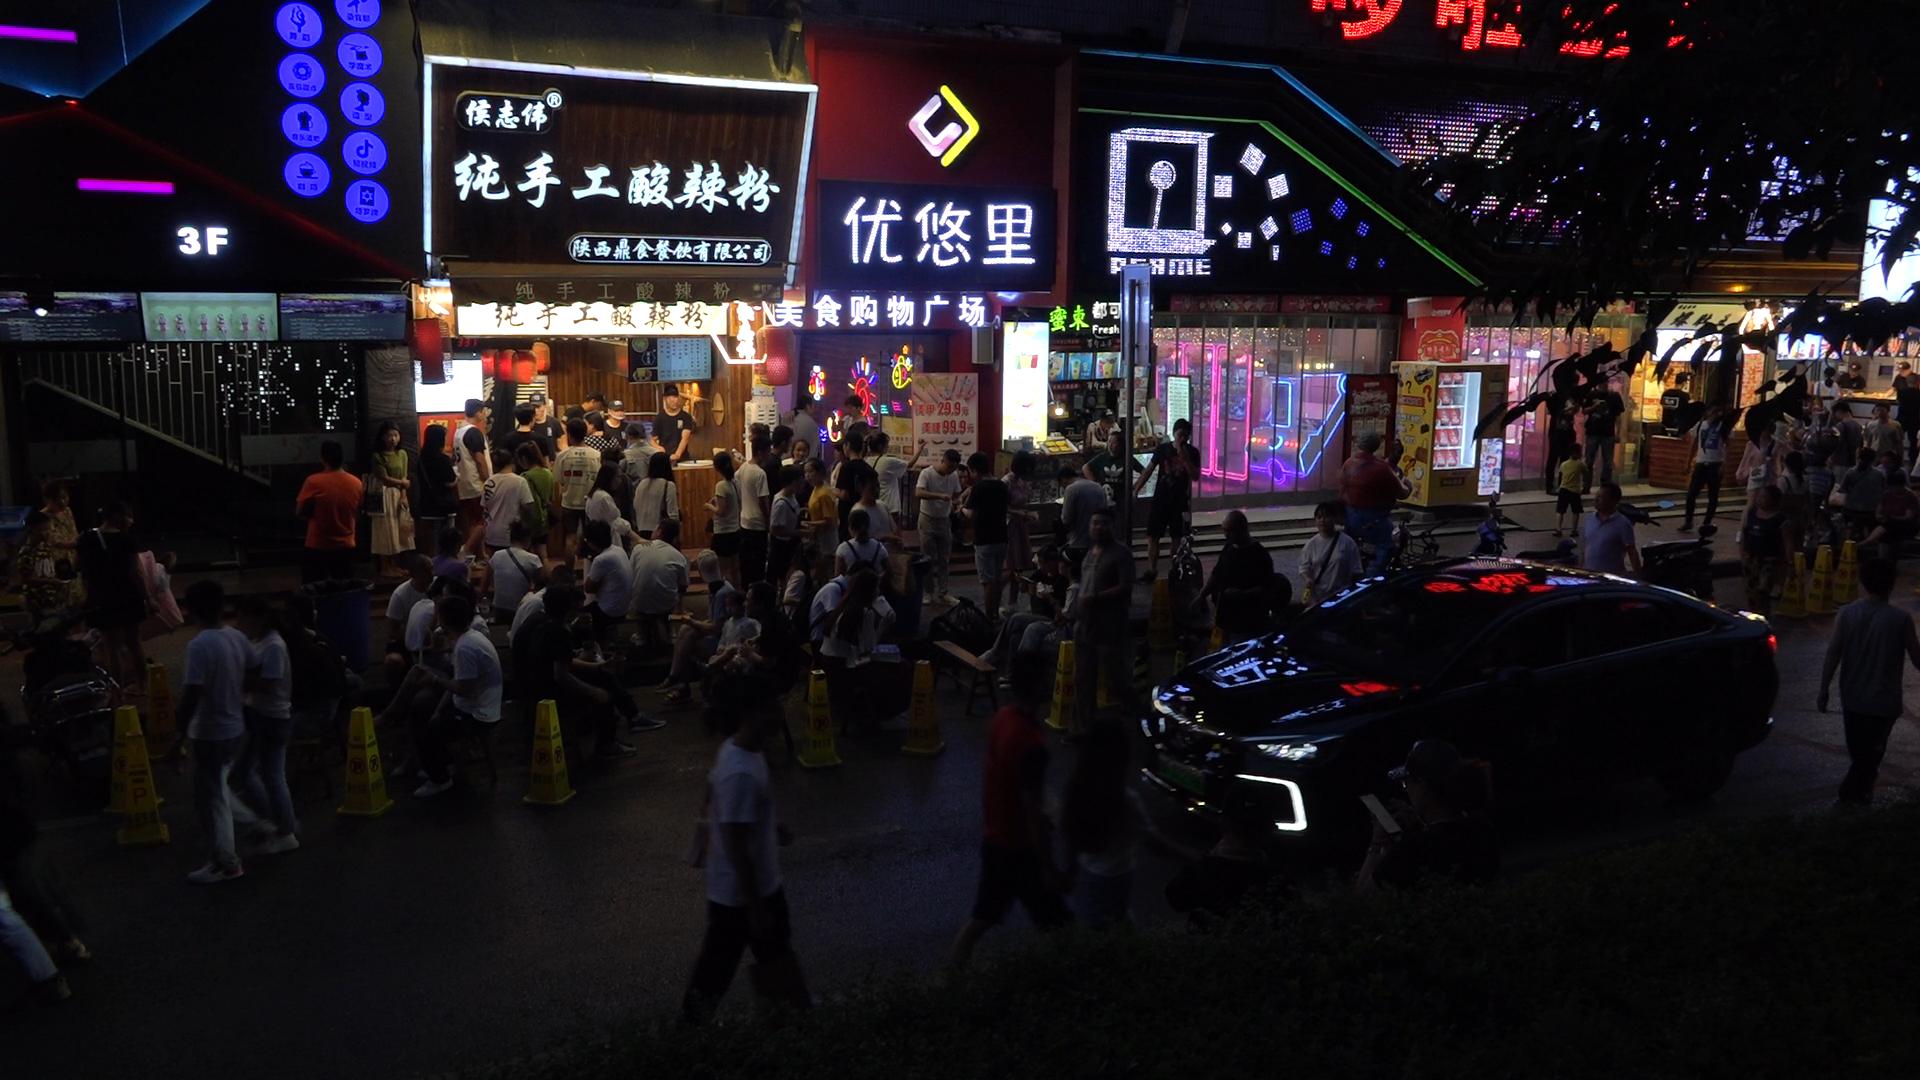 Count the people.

98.